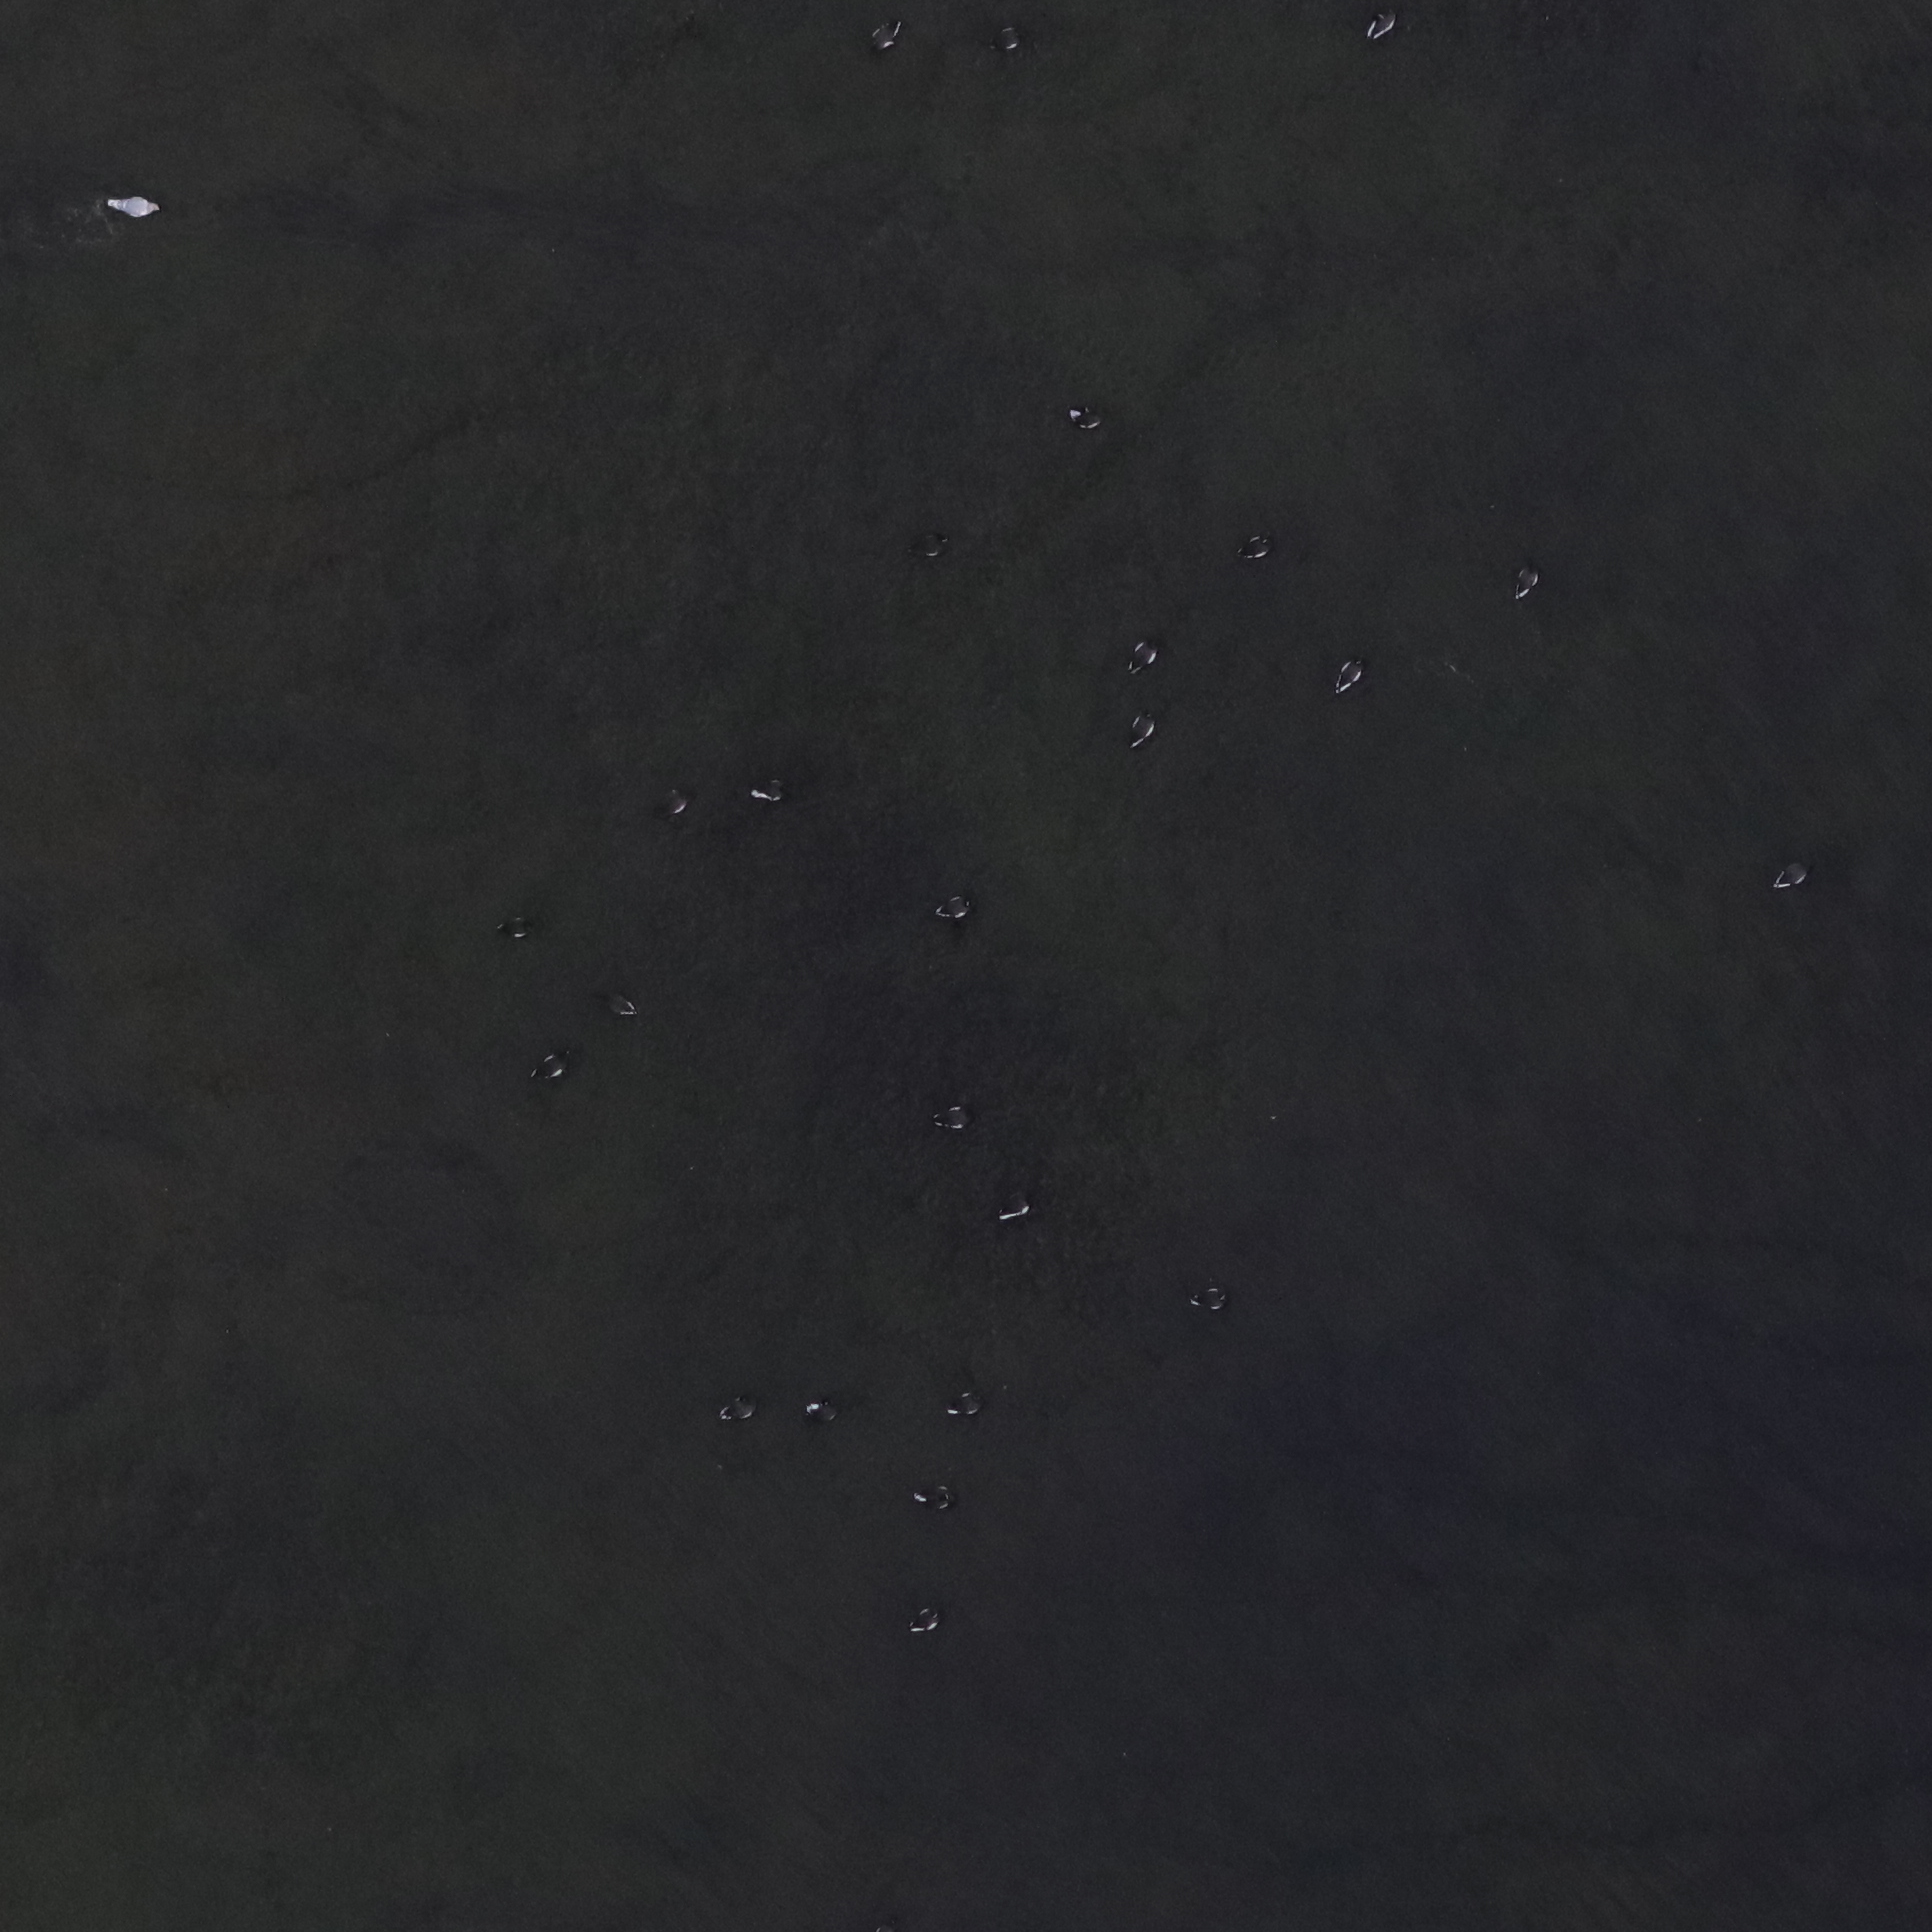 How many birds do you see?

26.